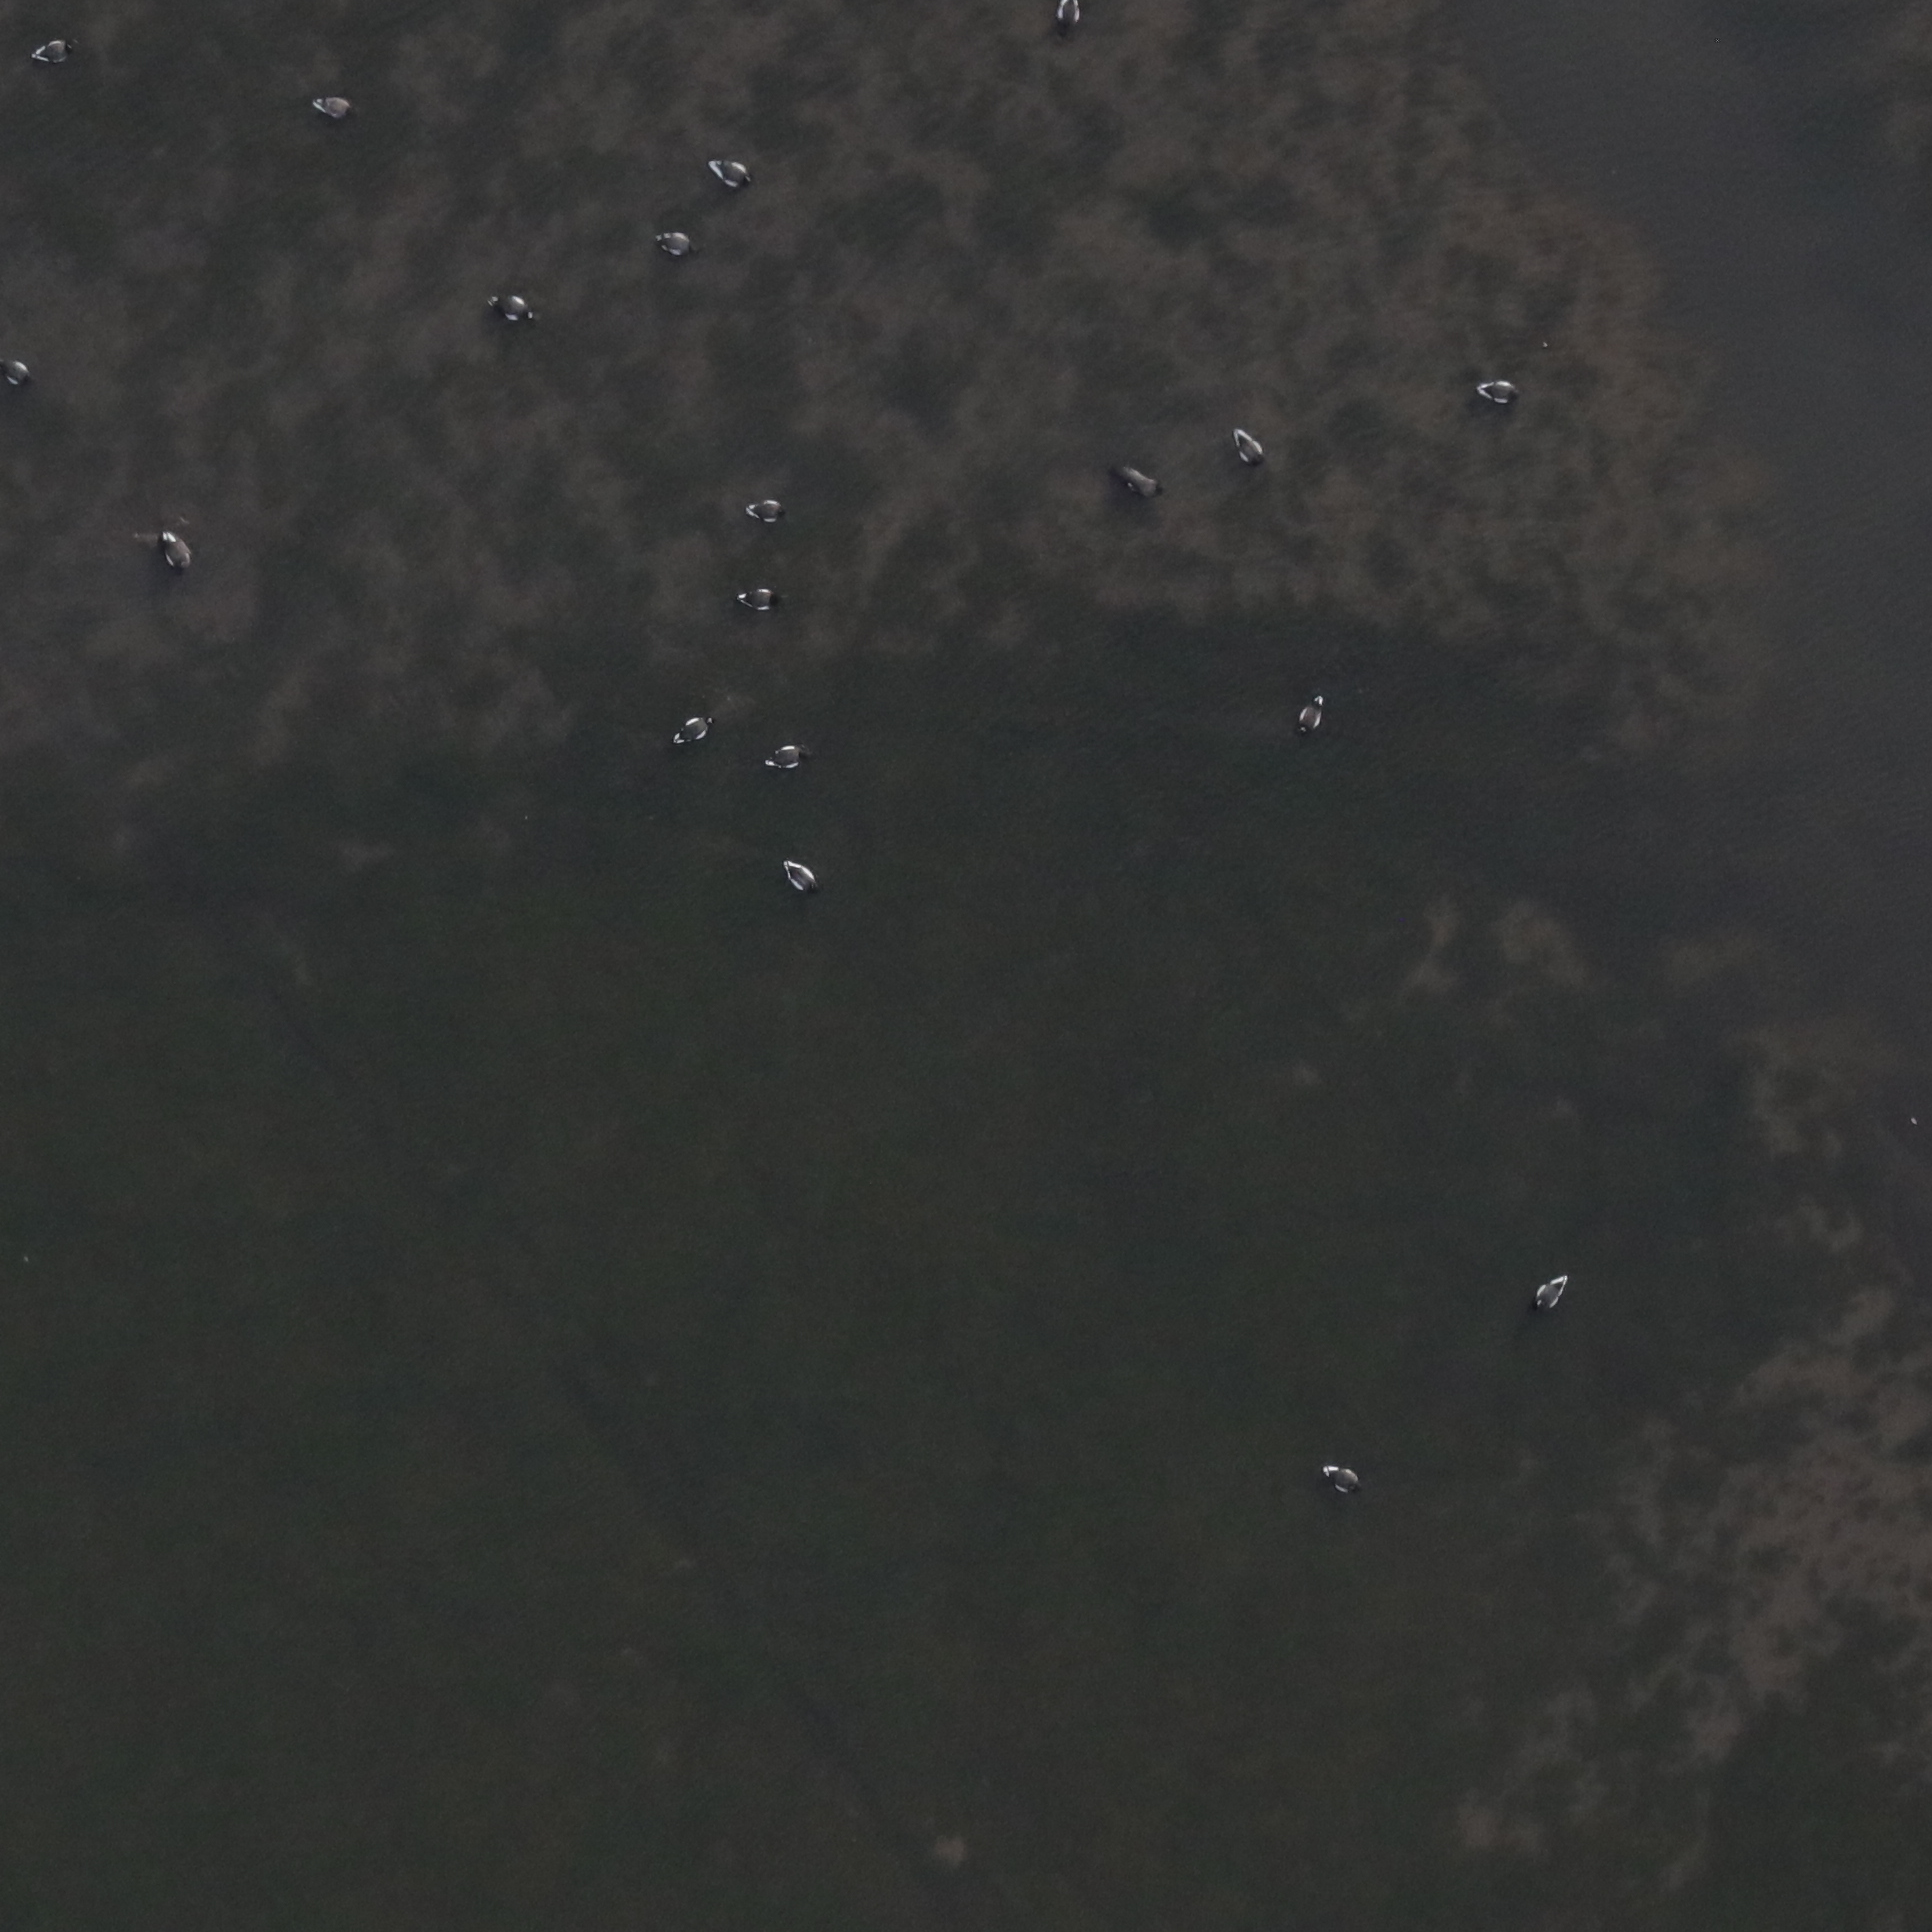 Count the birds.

19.